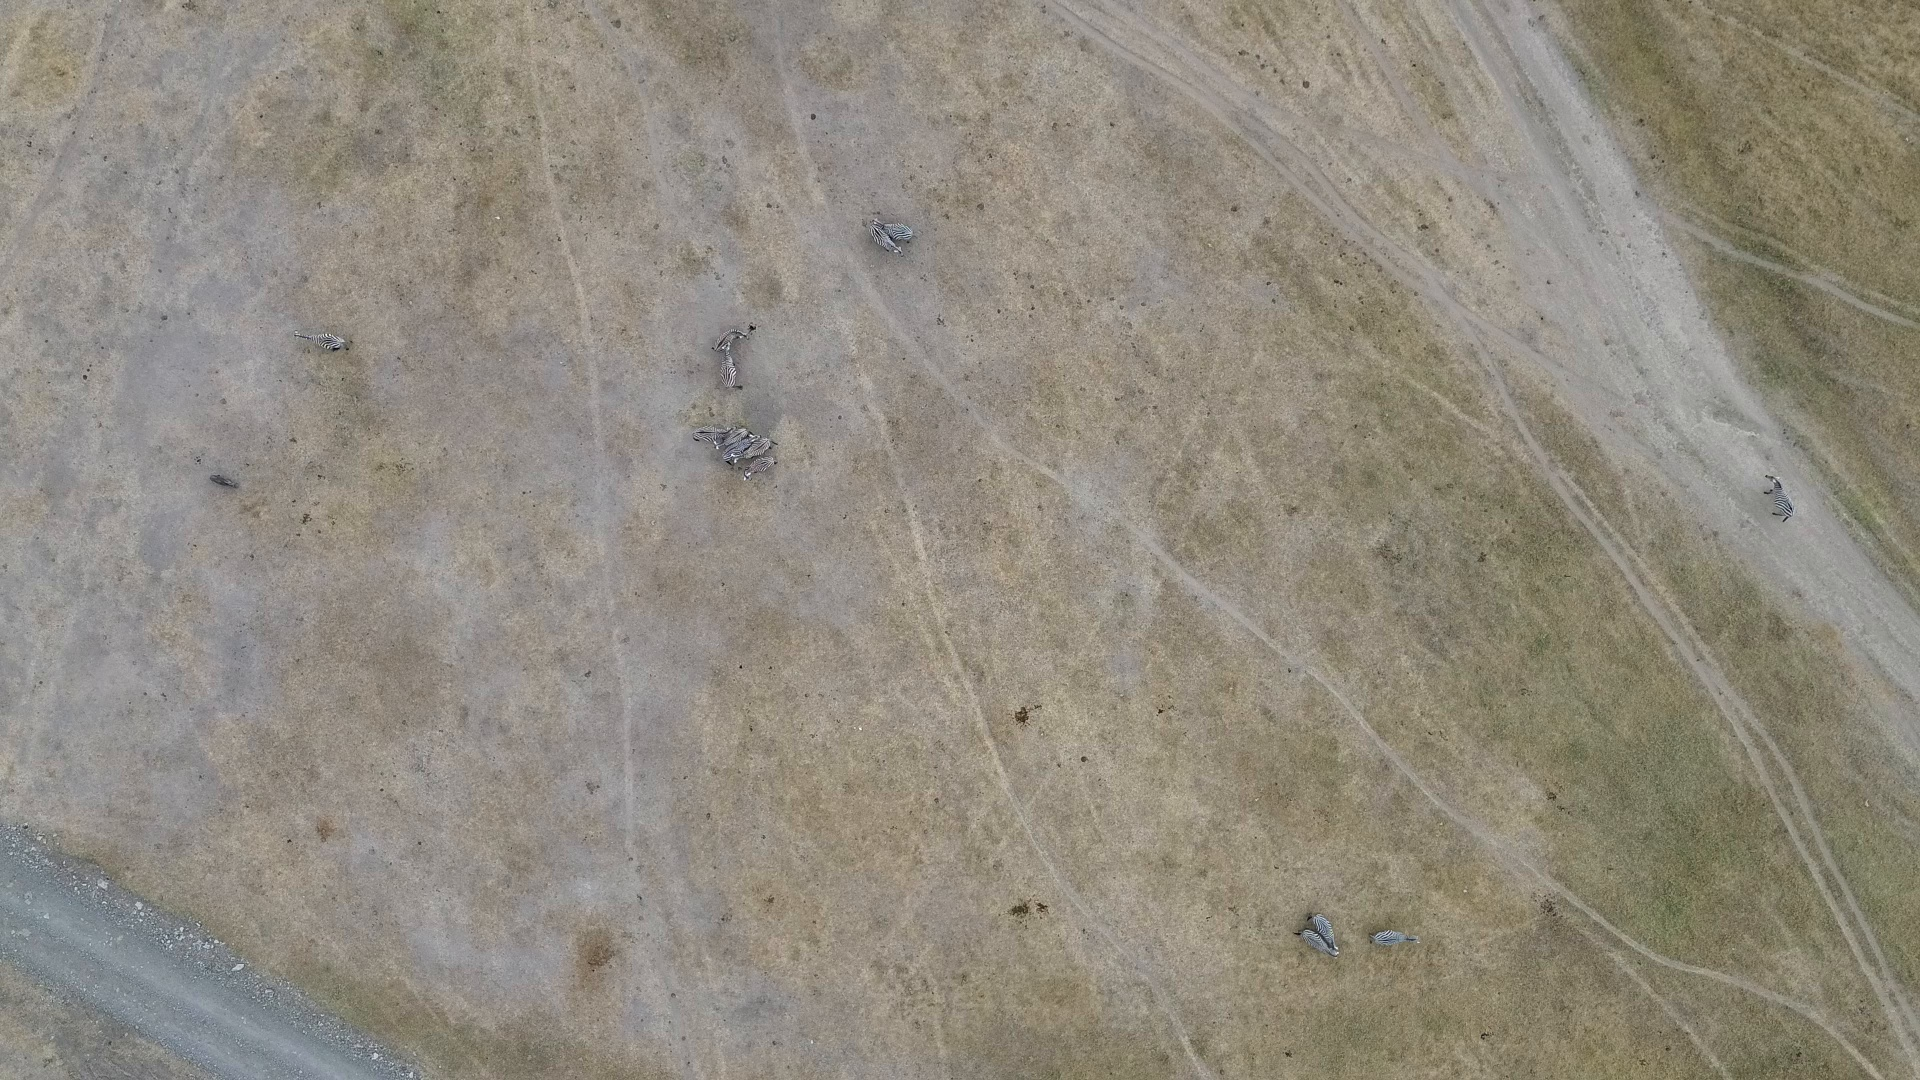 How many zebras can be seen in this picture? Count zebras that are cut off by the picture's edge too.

15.